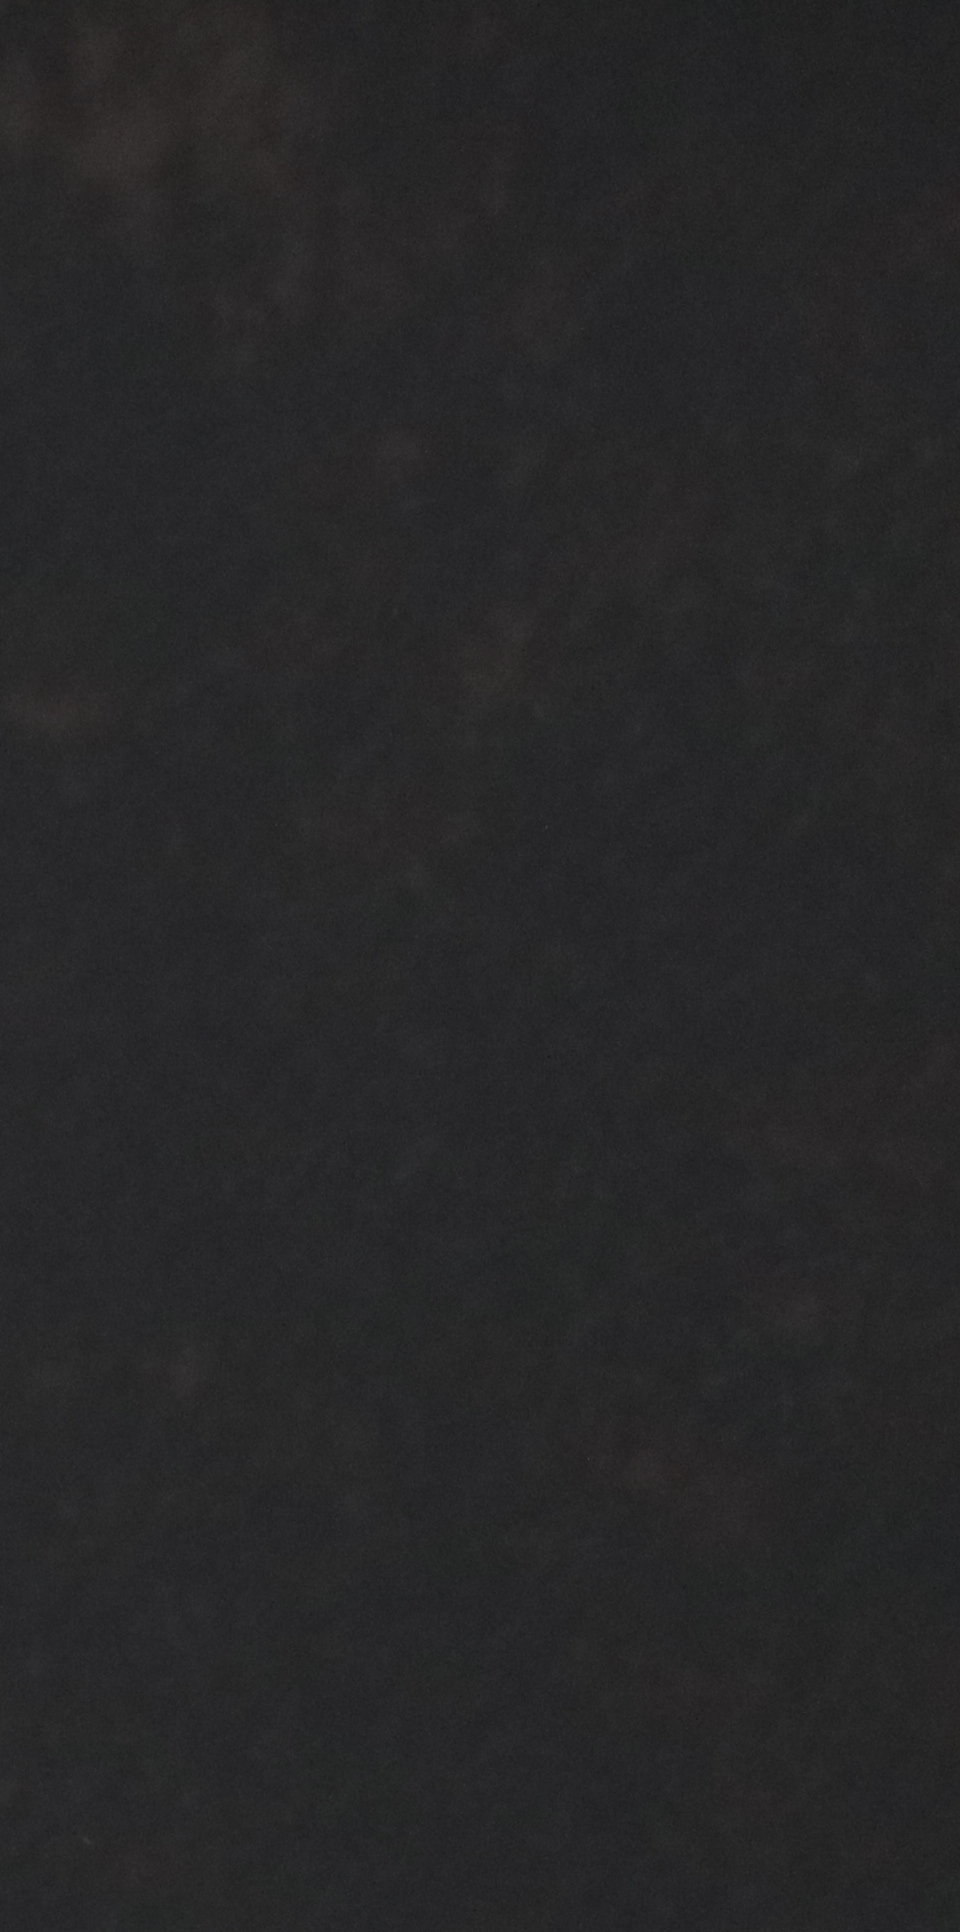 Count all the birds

0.